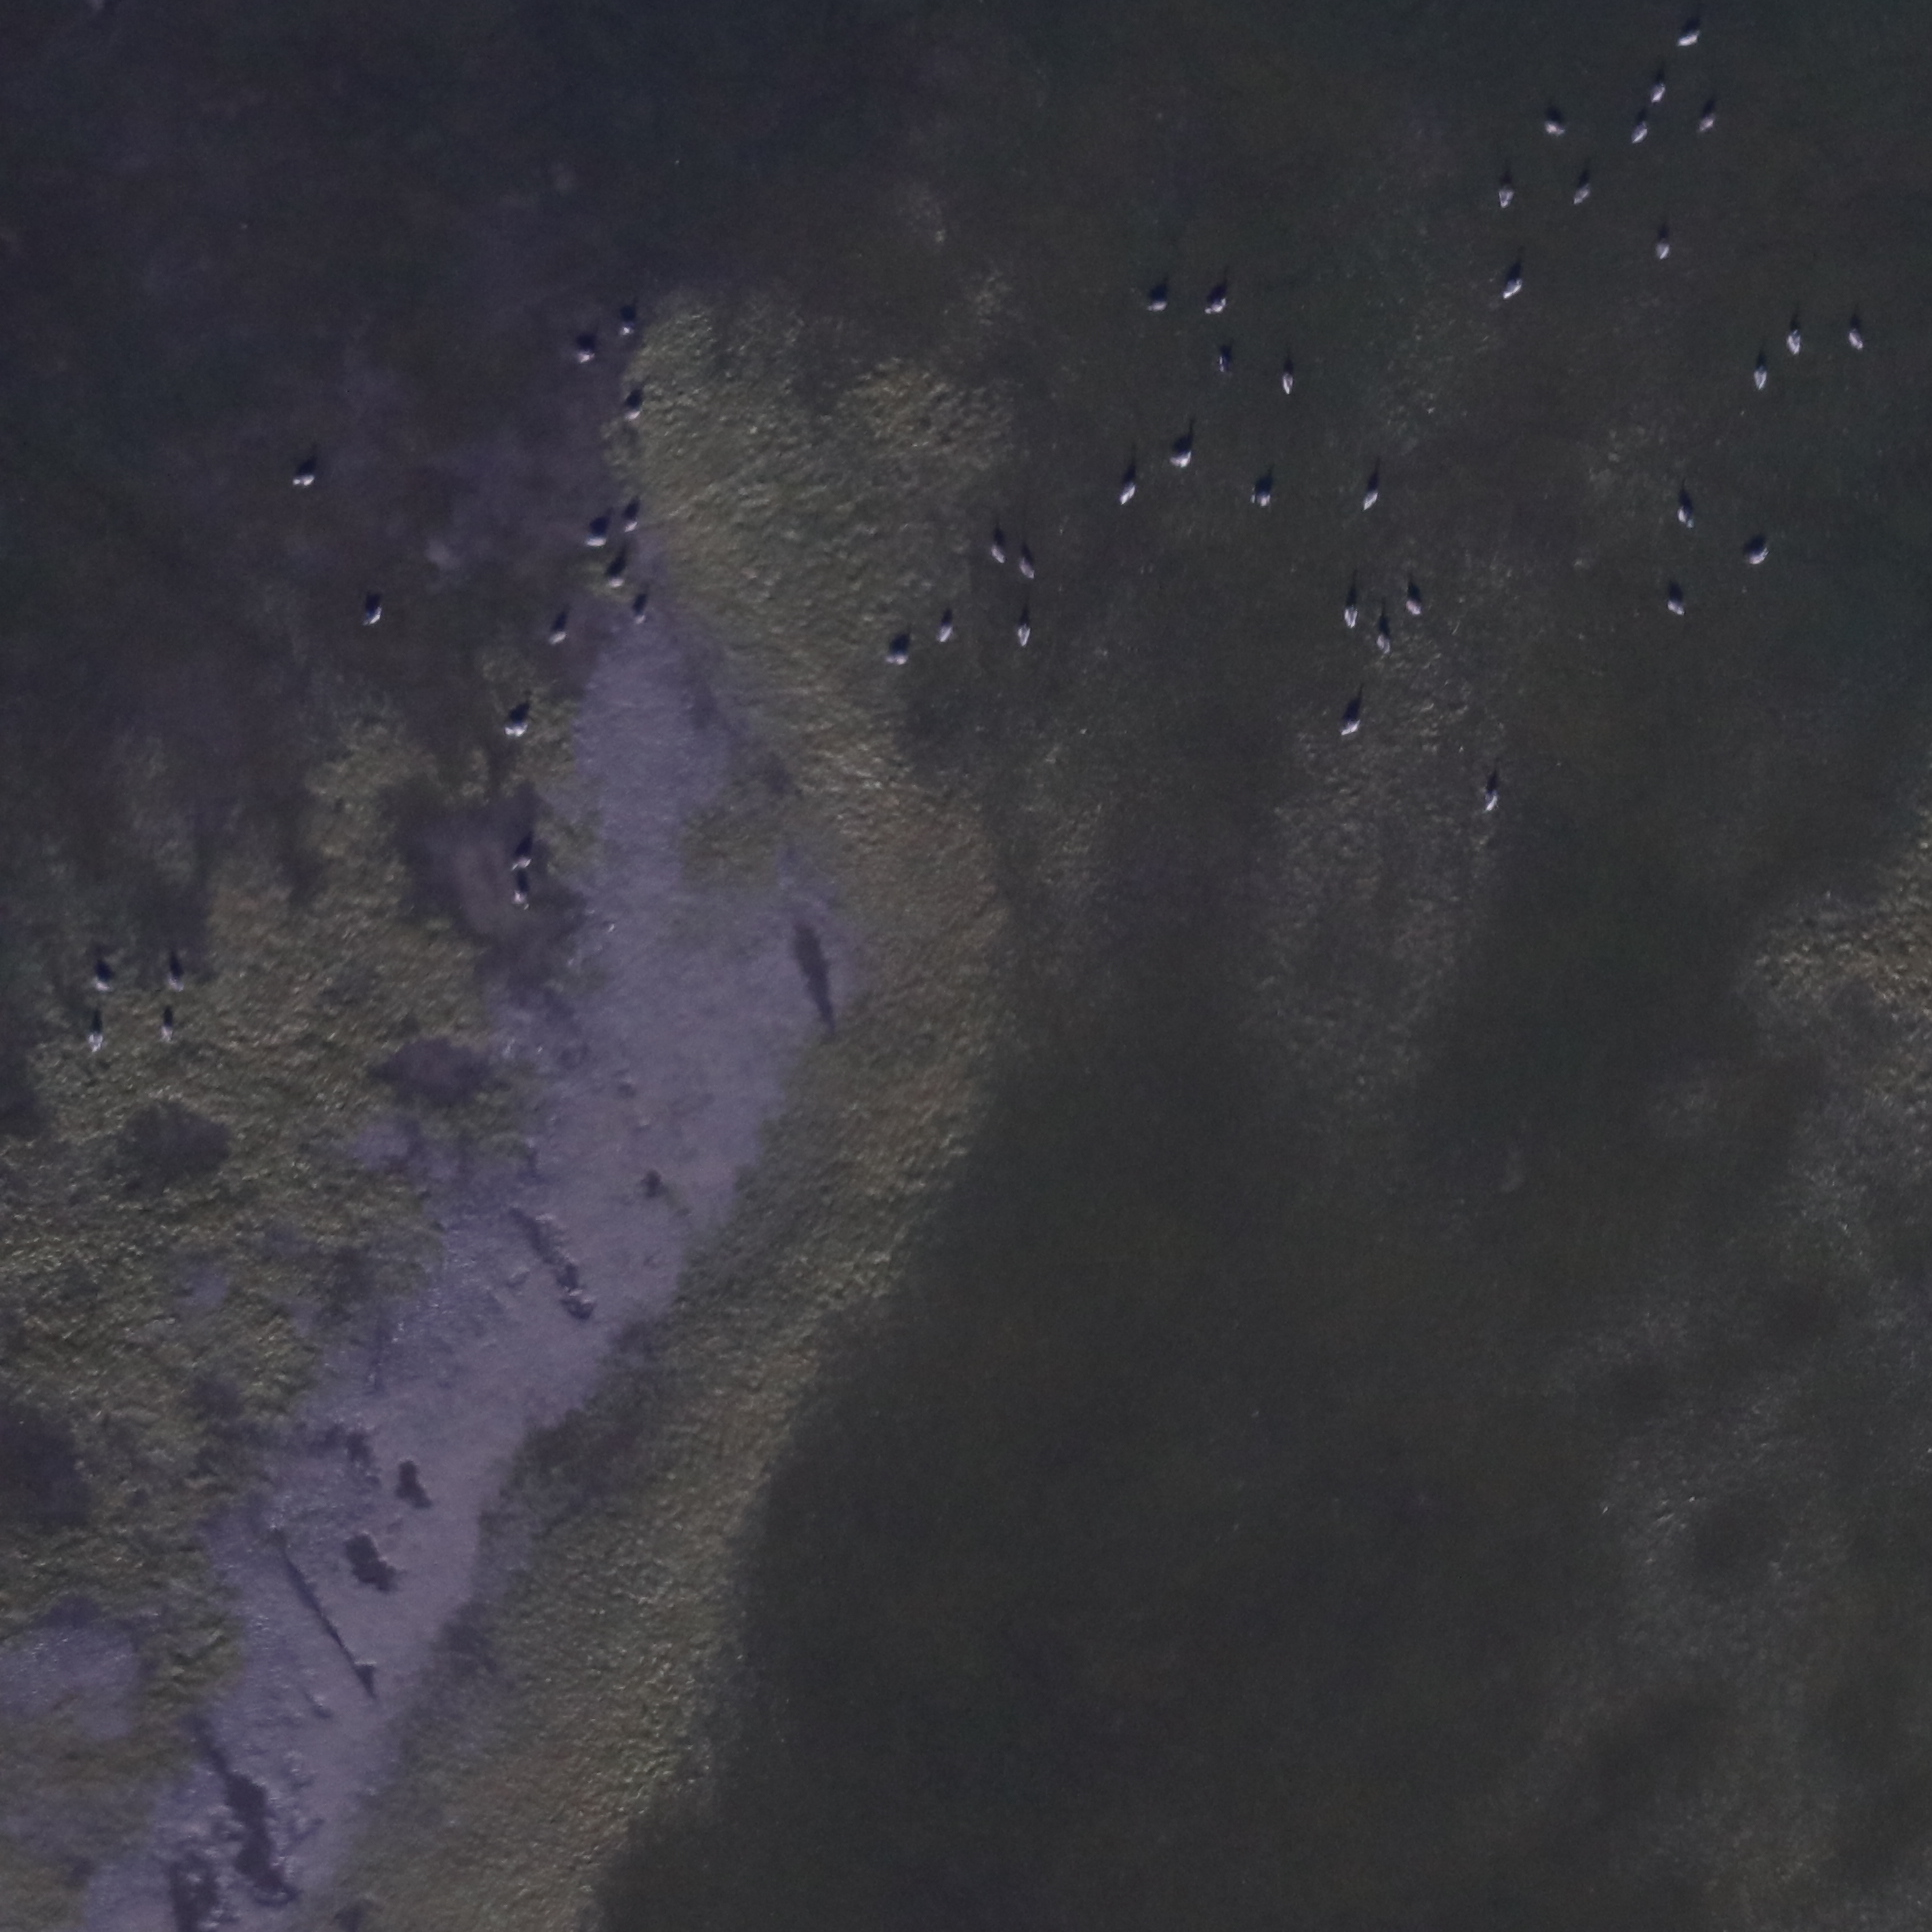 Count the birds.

50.